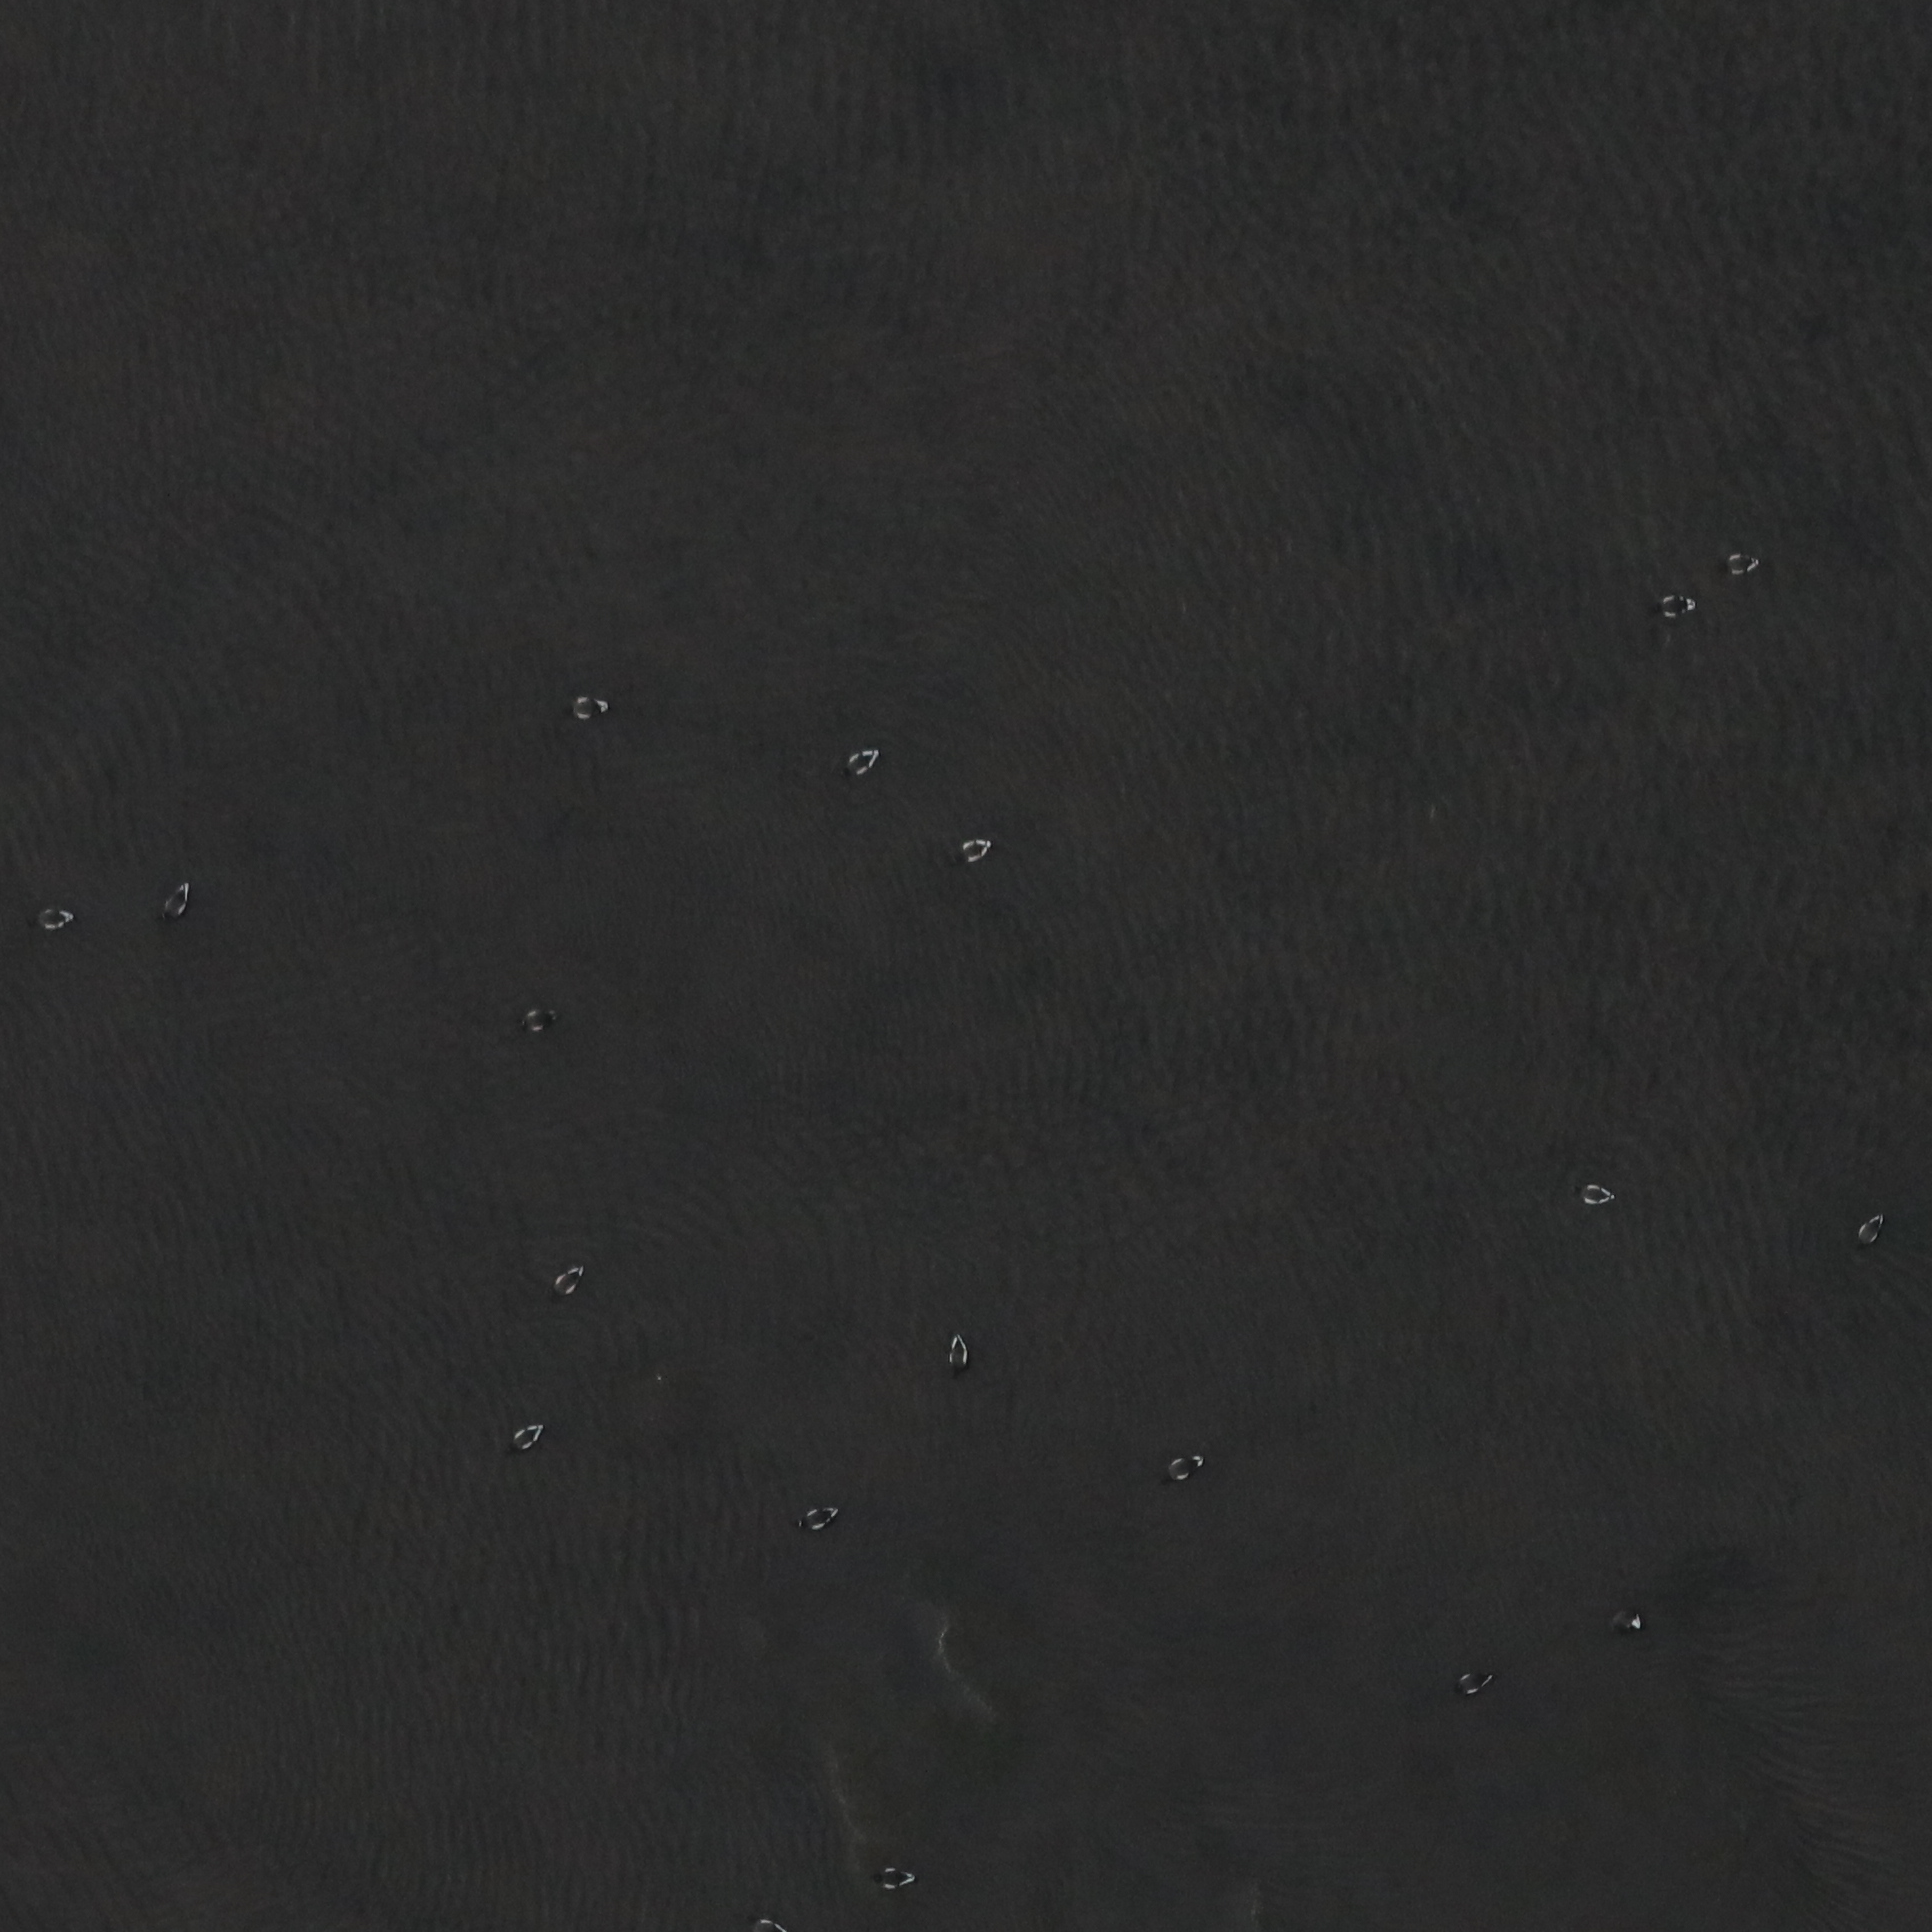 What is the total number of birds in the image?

19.